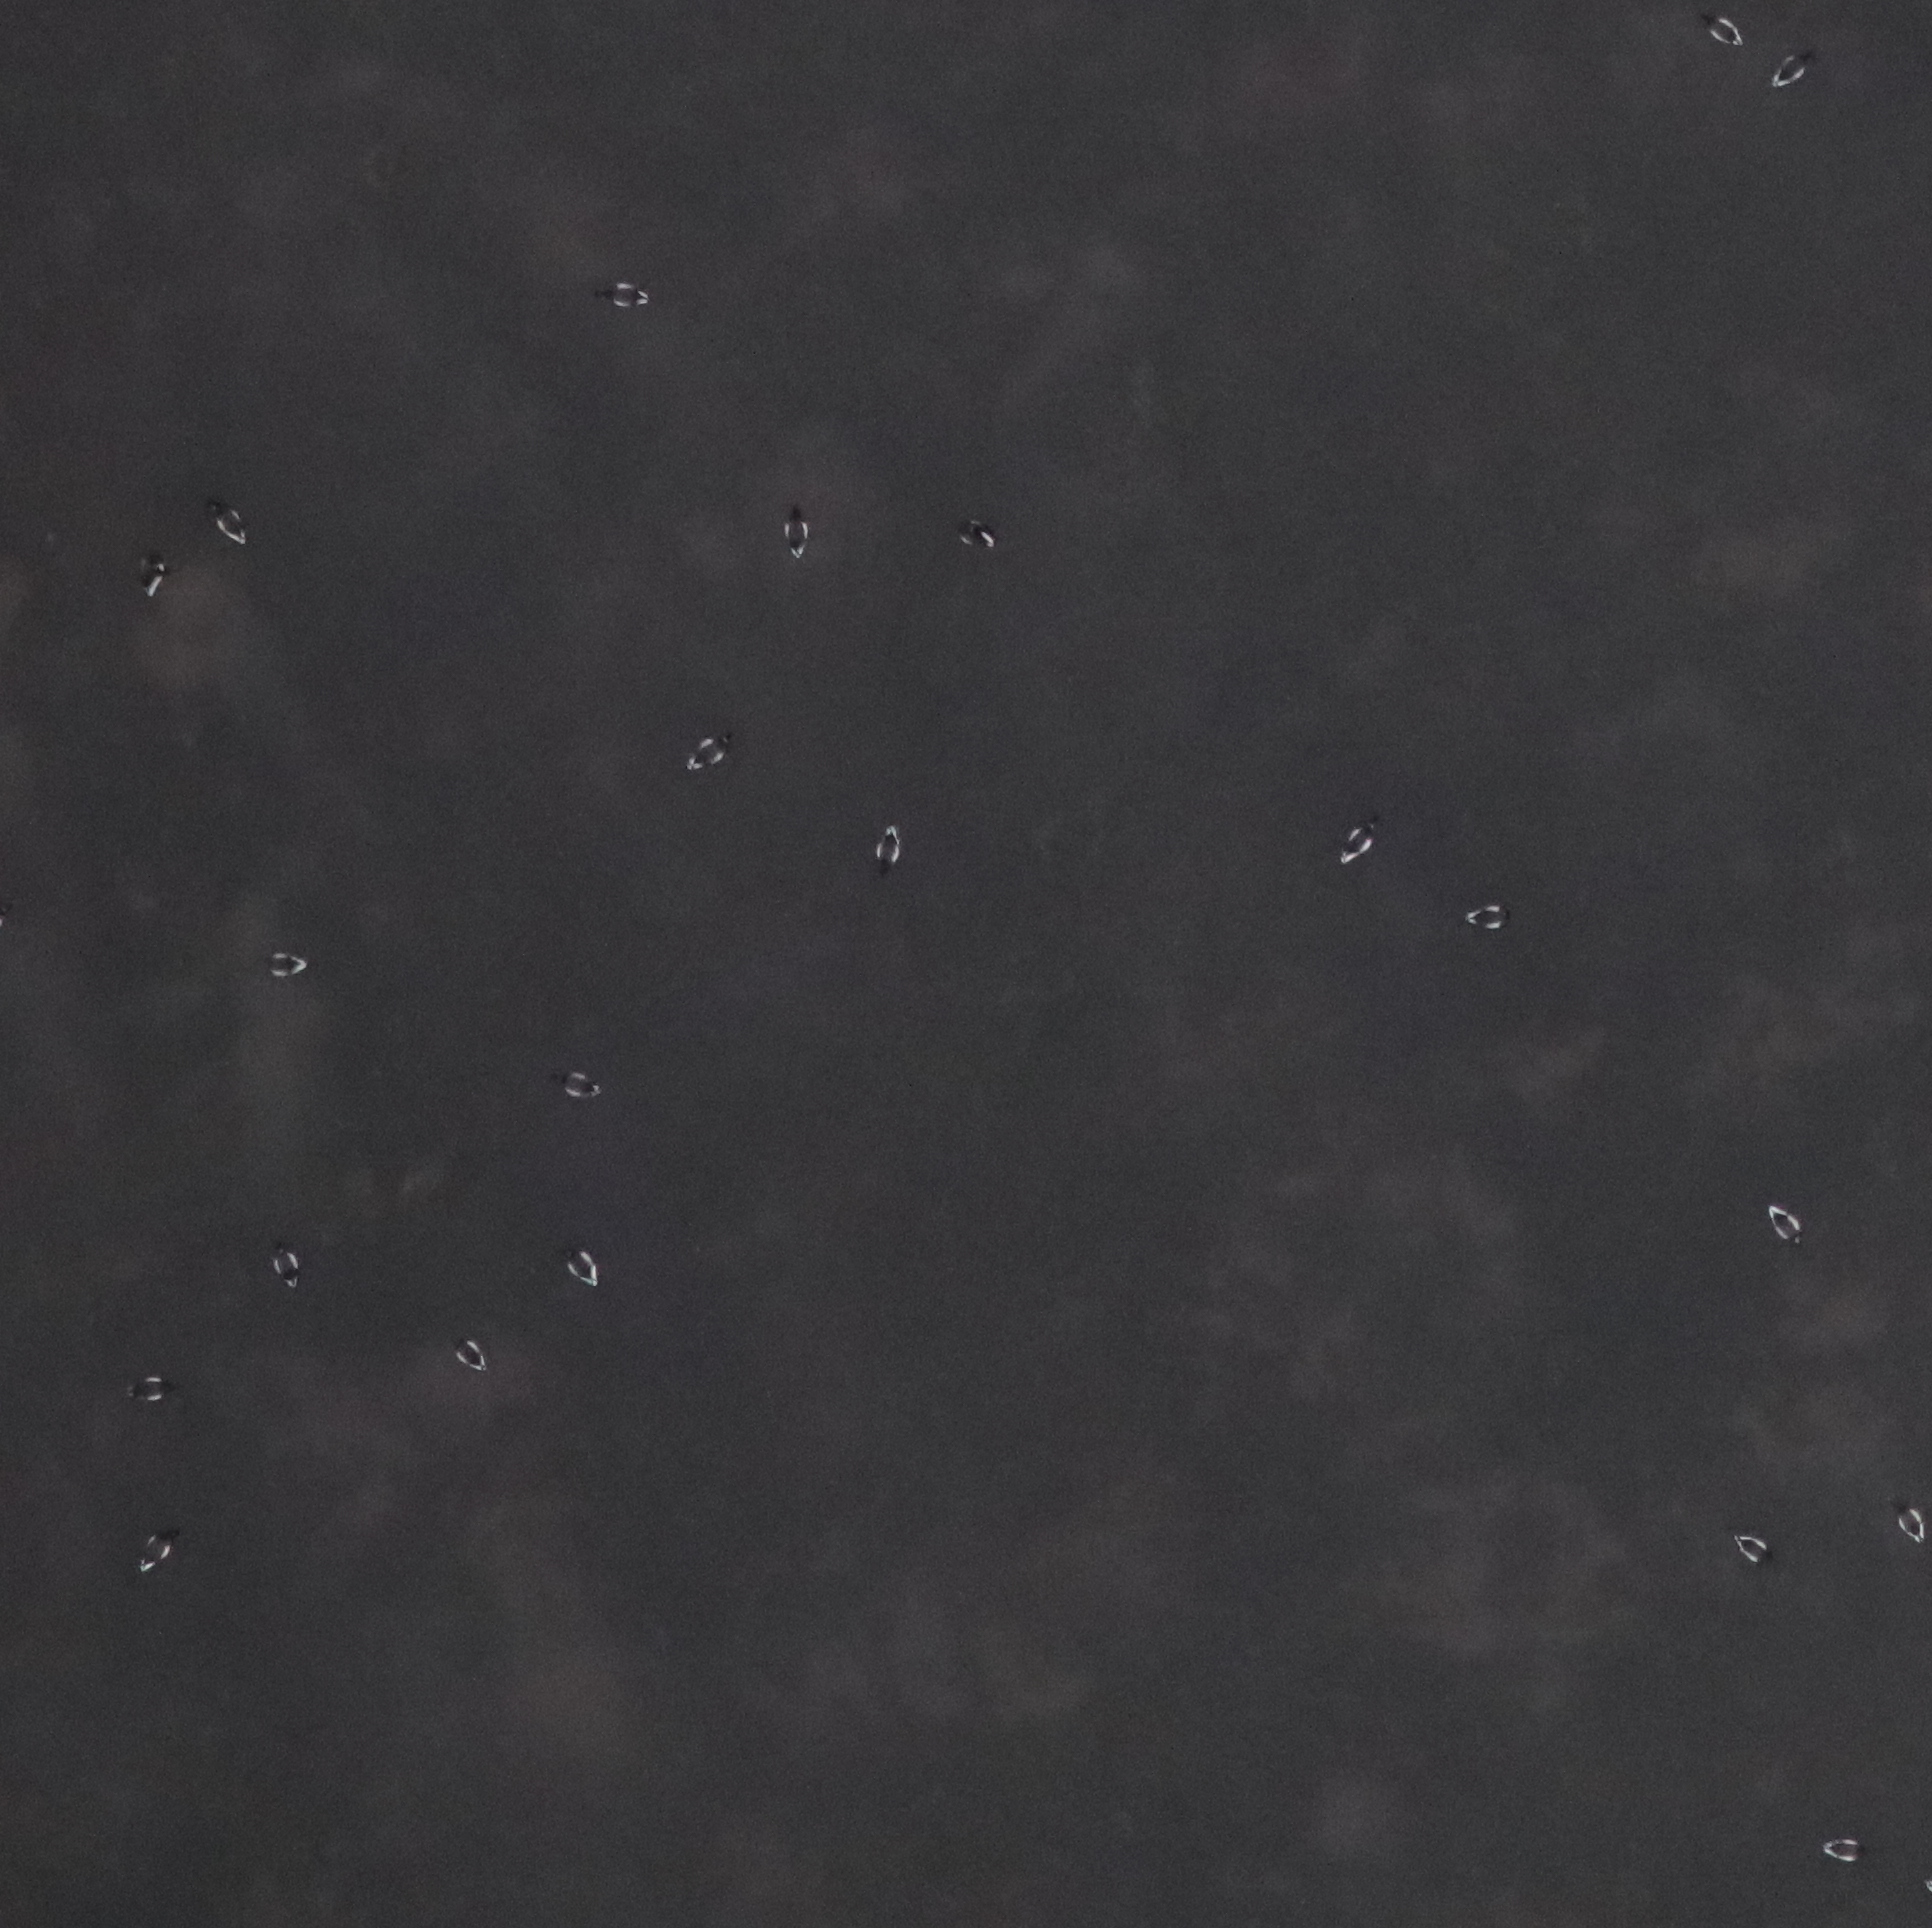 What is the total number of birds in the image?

22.